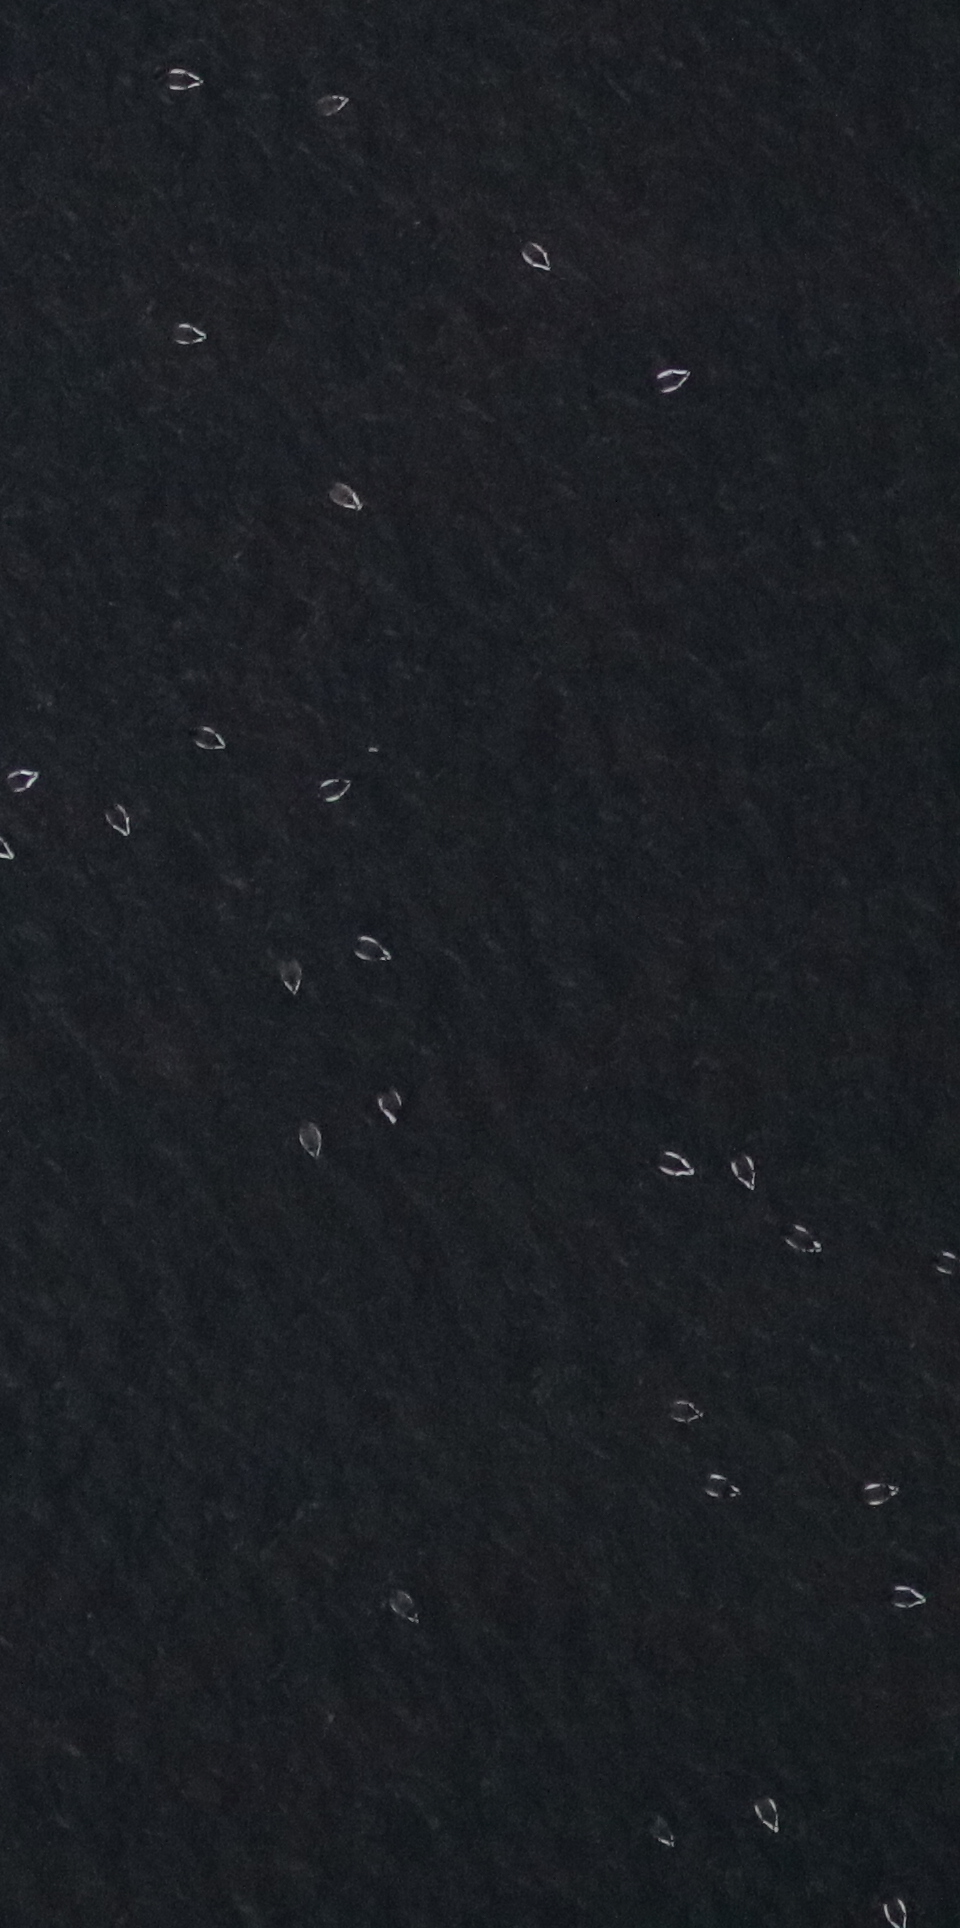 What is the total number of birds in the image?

26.